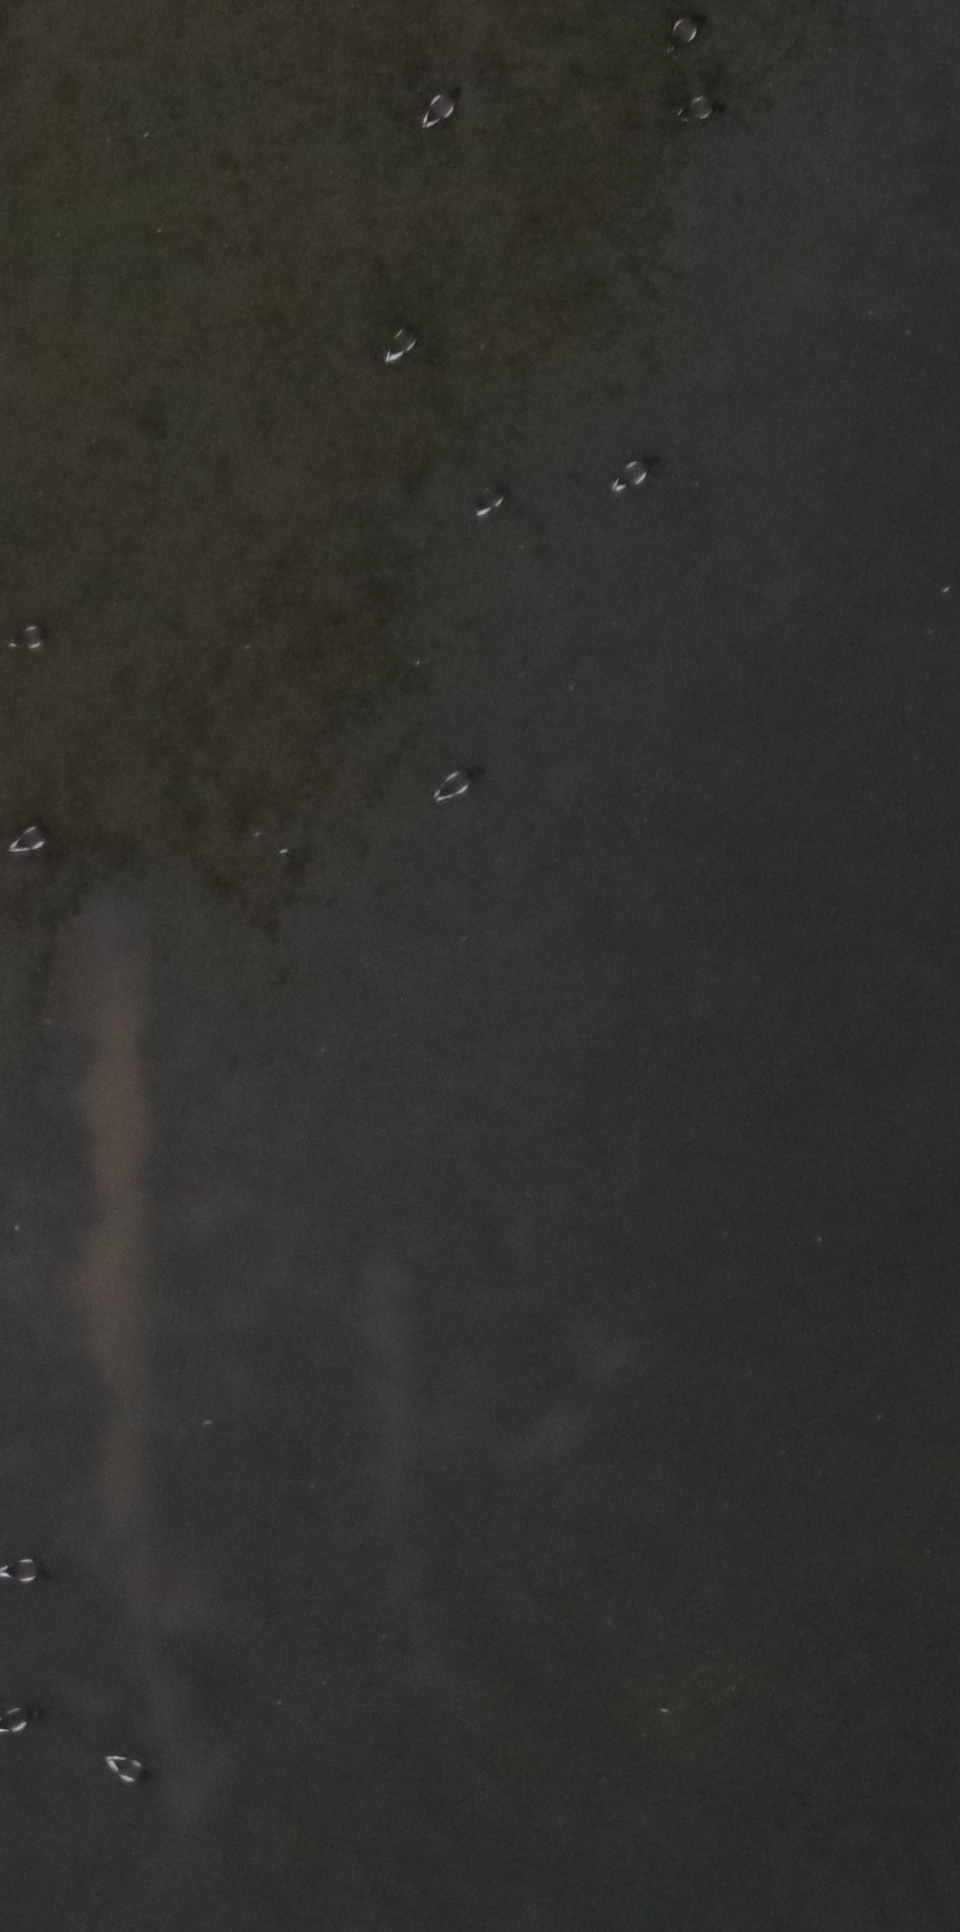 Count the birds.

12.